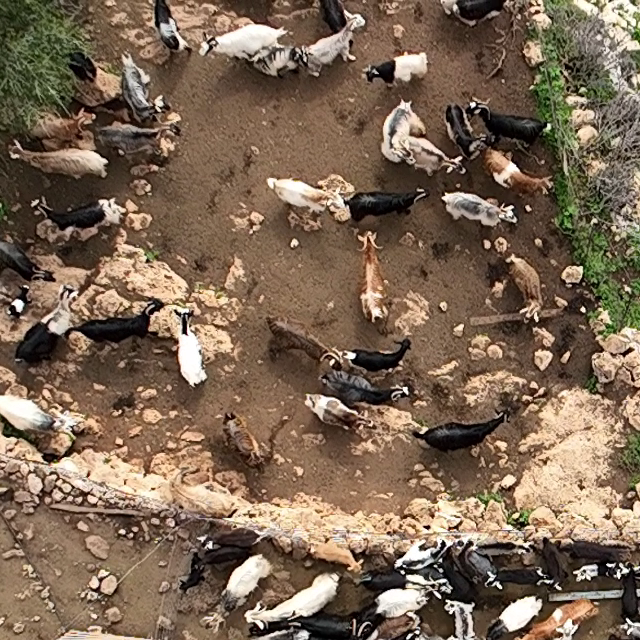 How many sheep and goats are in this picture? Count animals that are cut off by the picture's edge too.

64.